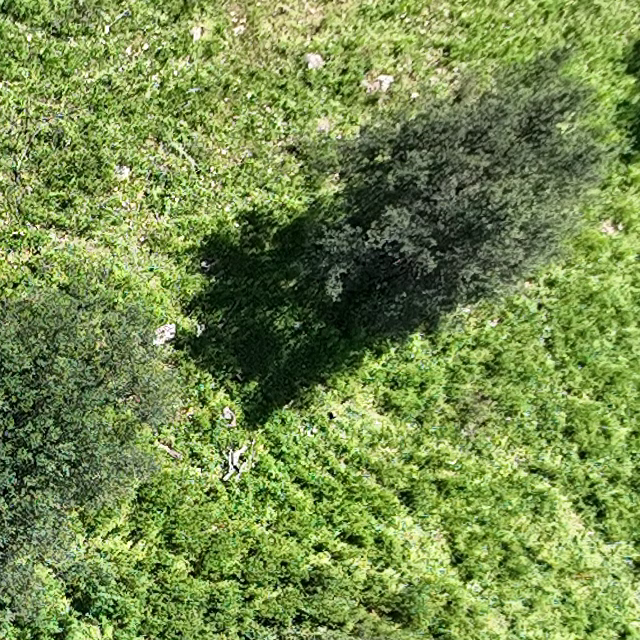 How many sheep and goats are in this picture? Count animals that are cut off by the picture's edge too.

0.